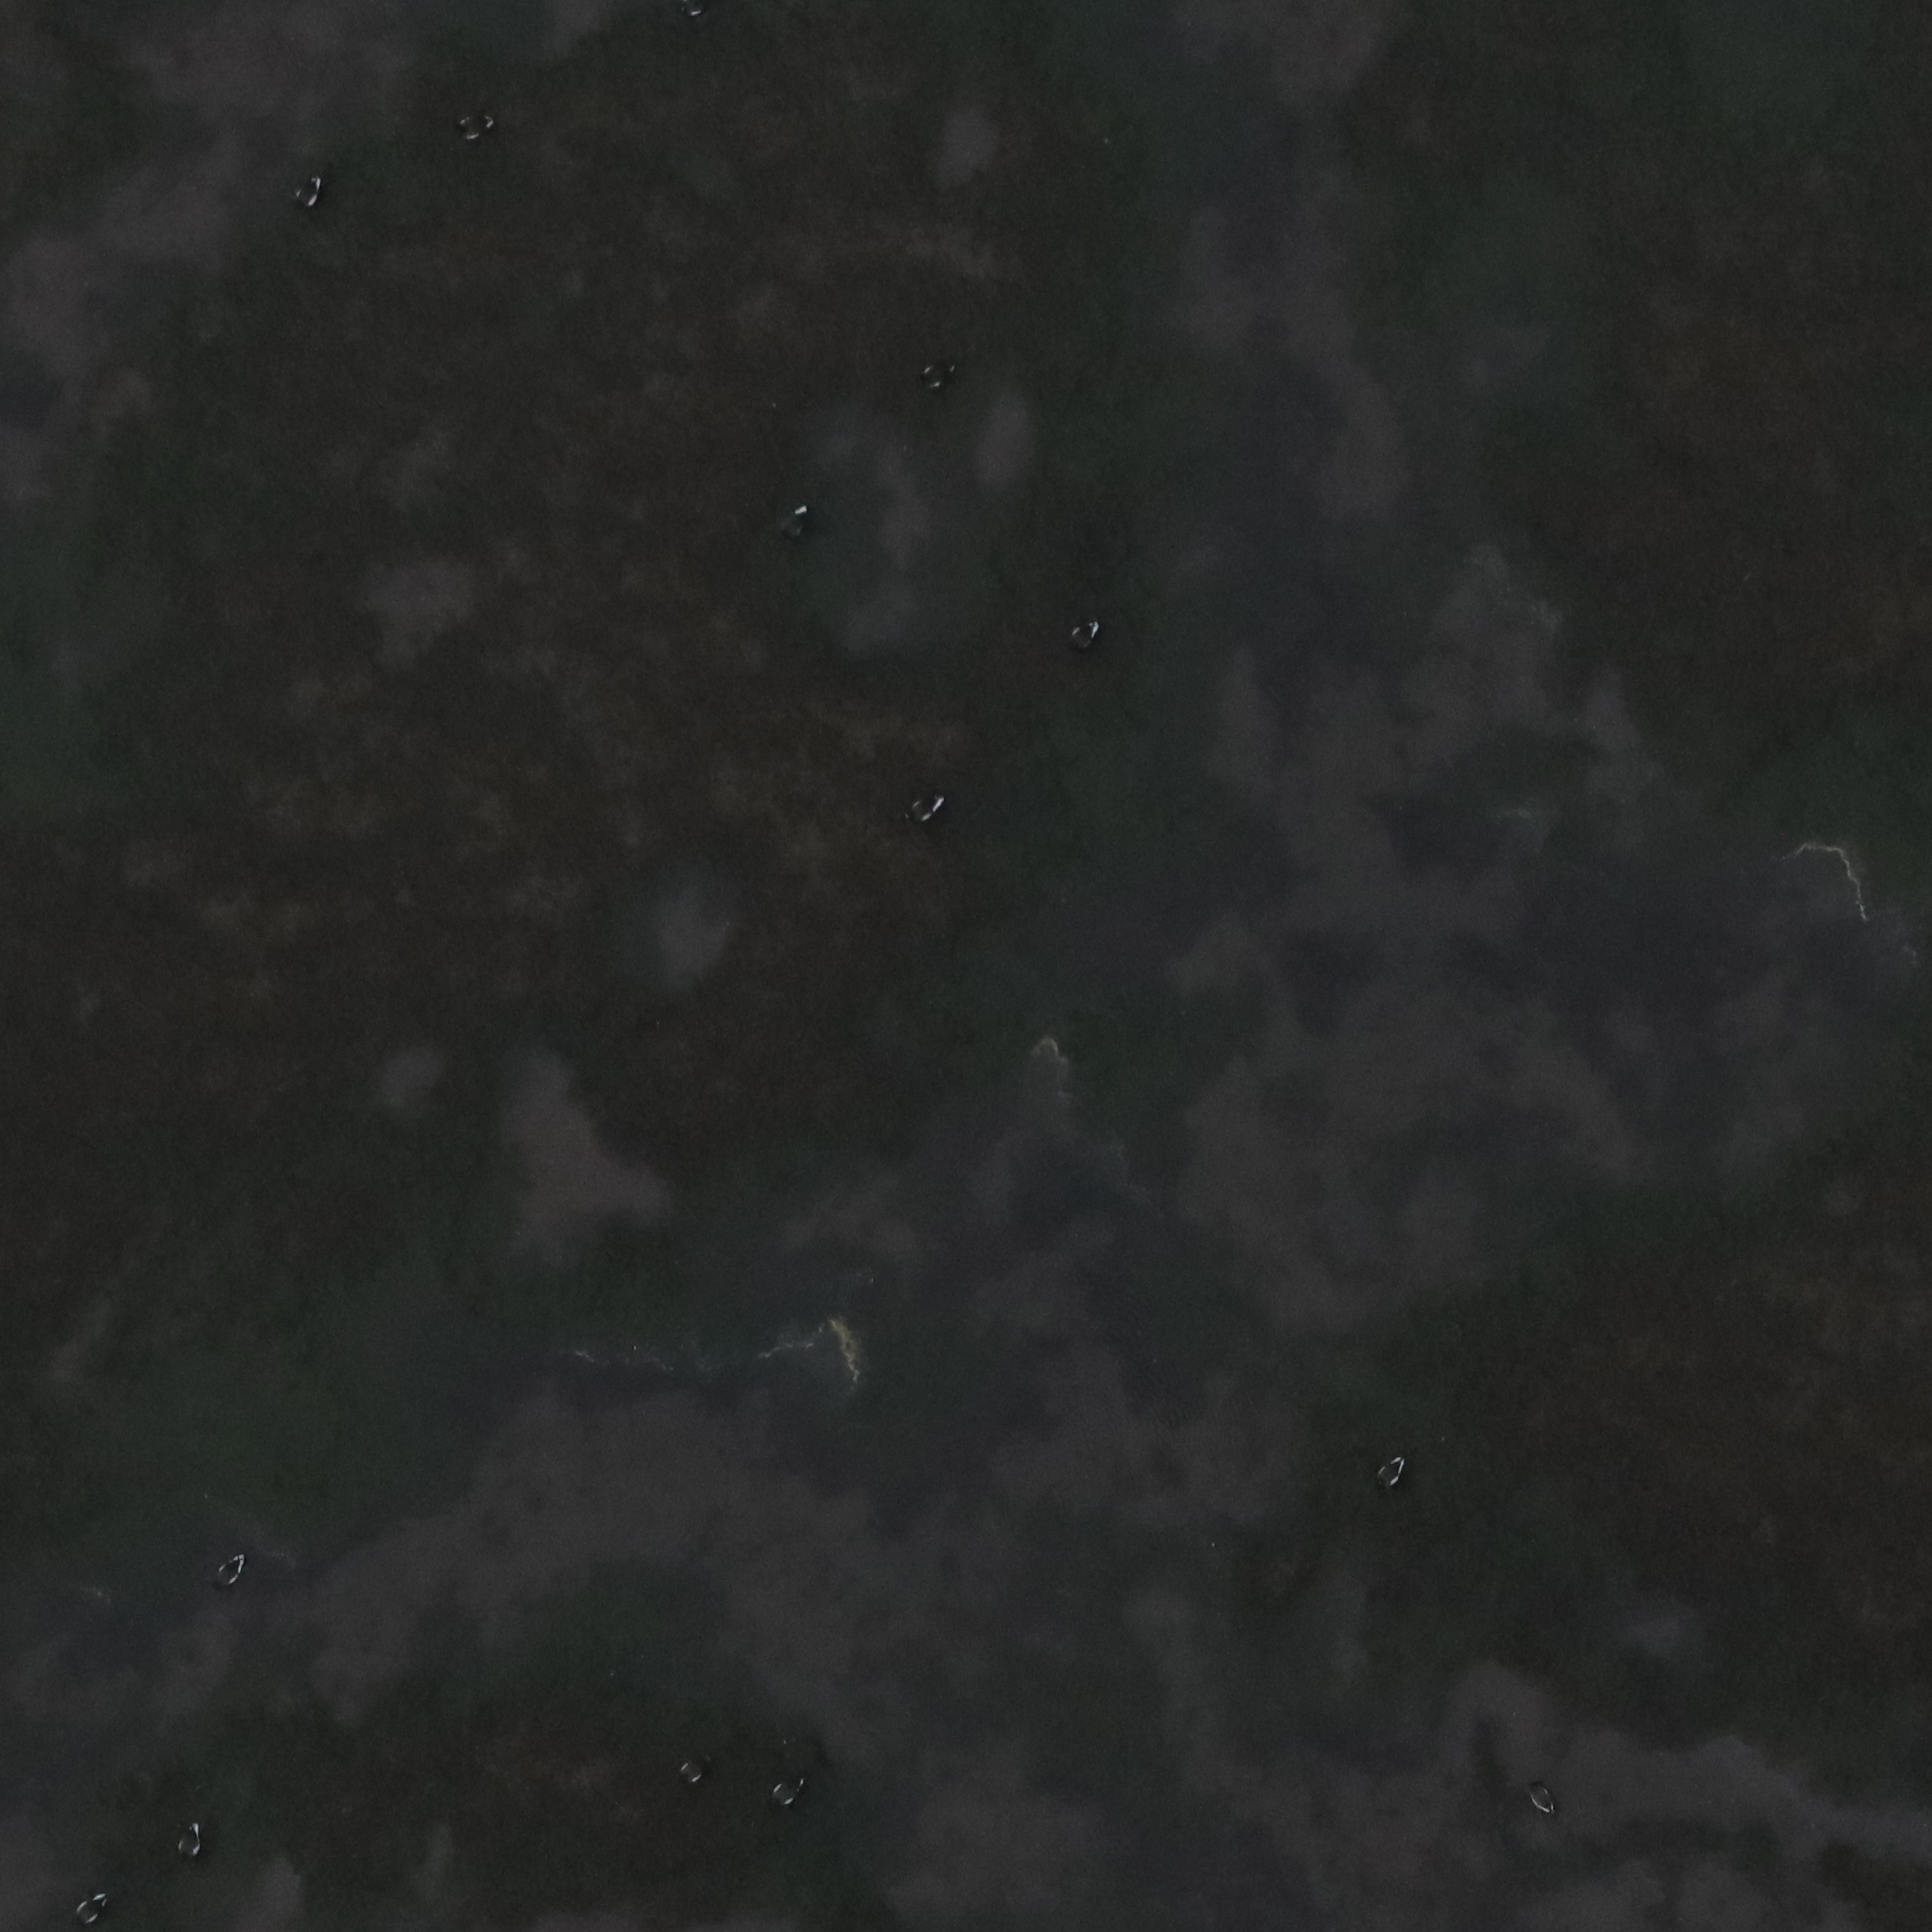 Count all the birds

14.